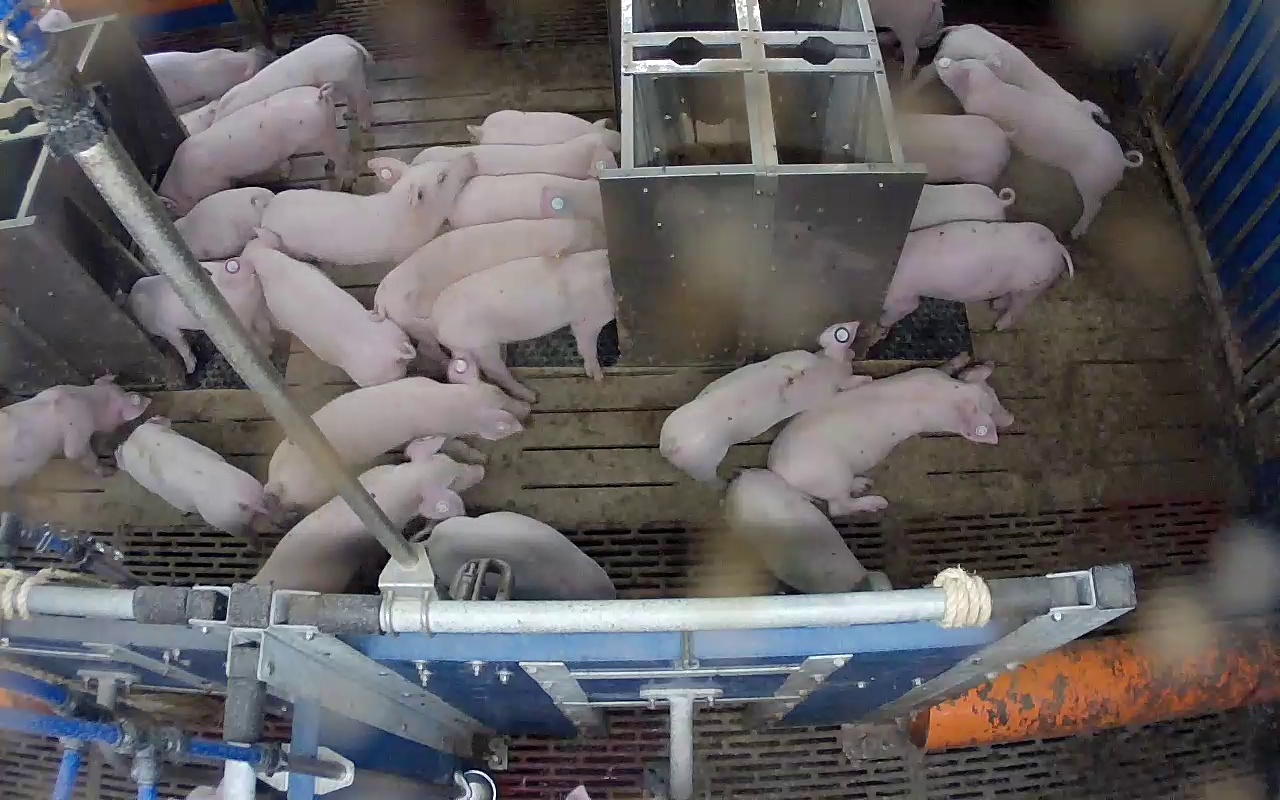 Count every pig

26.